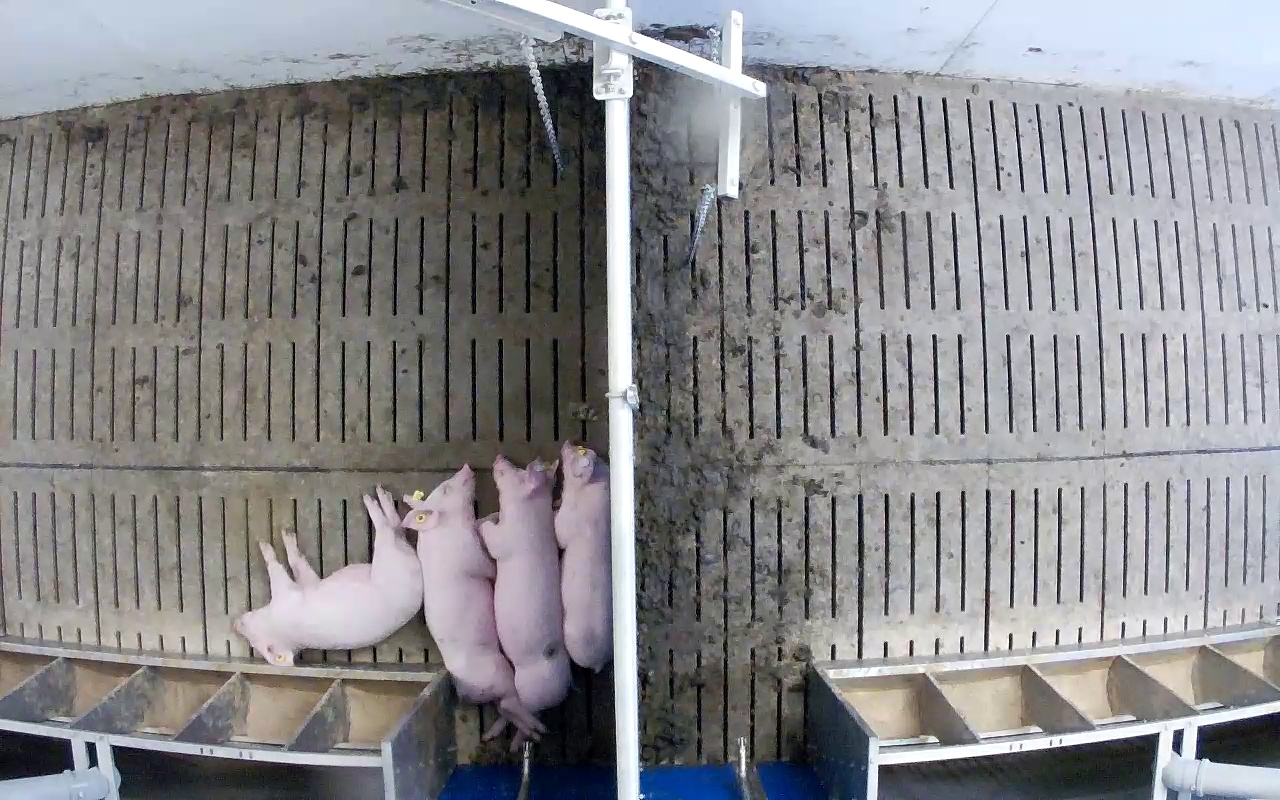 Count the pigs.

4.